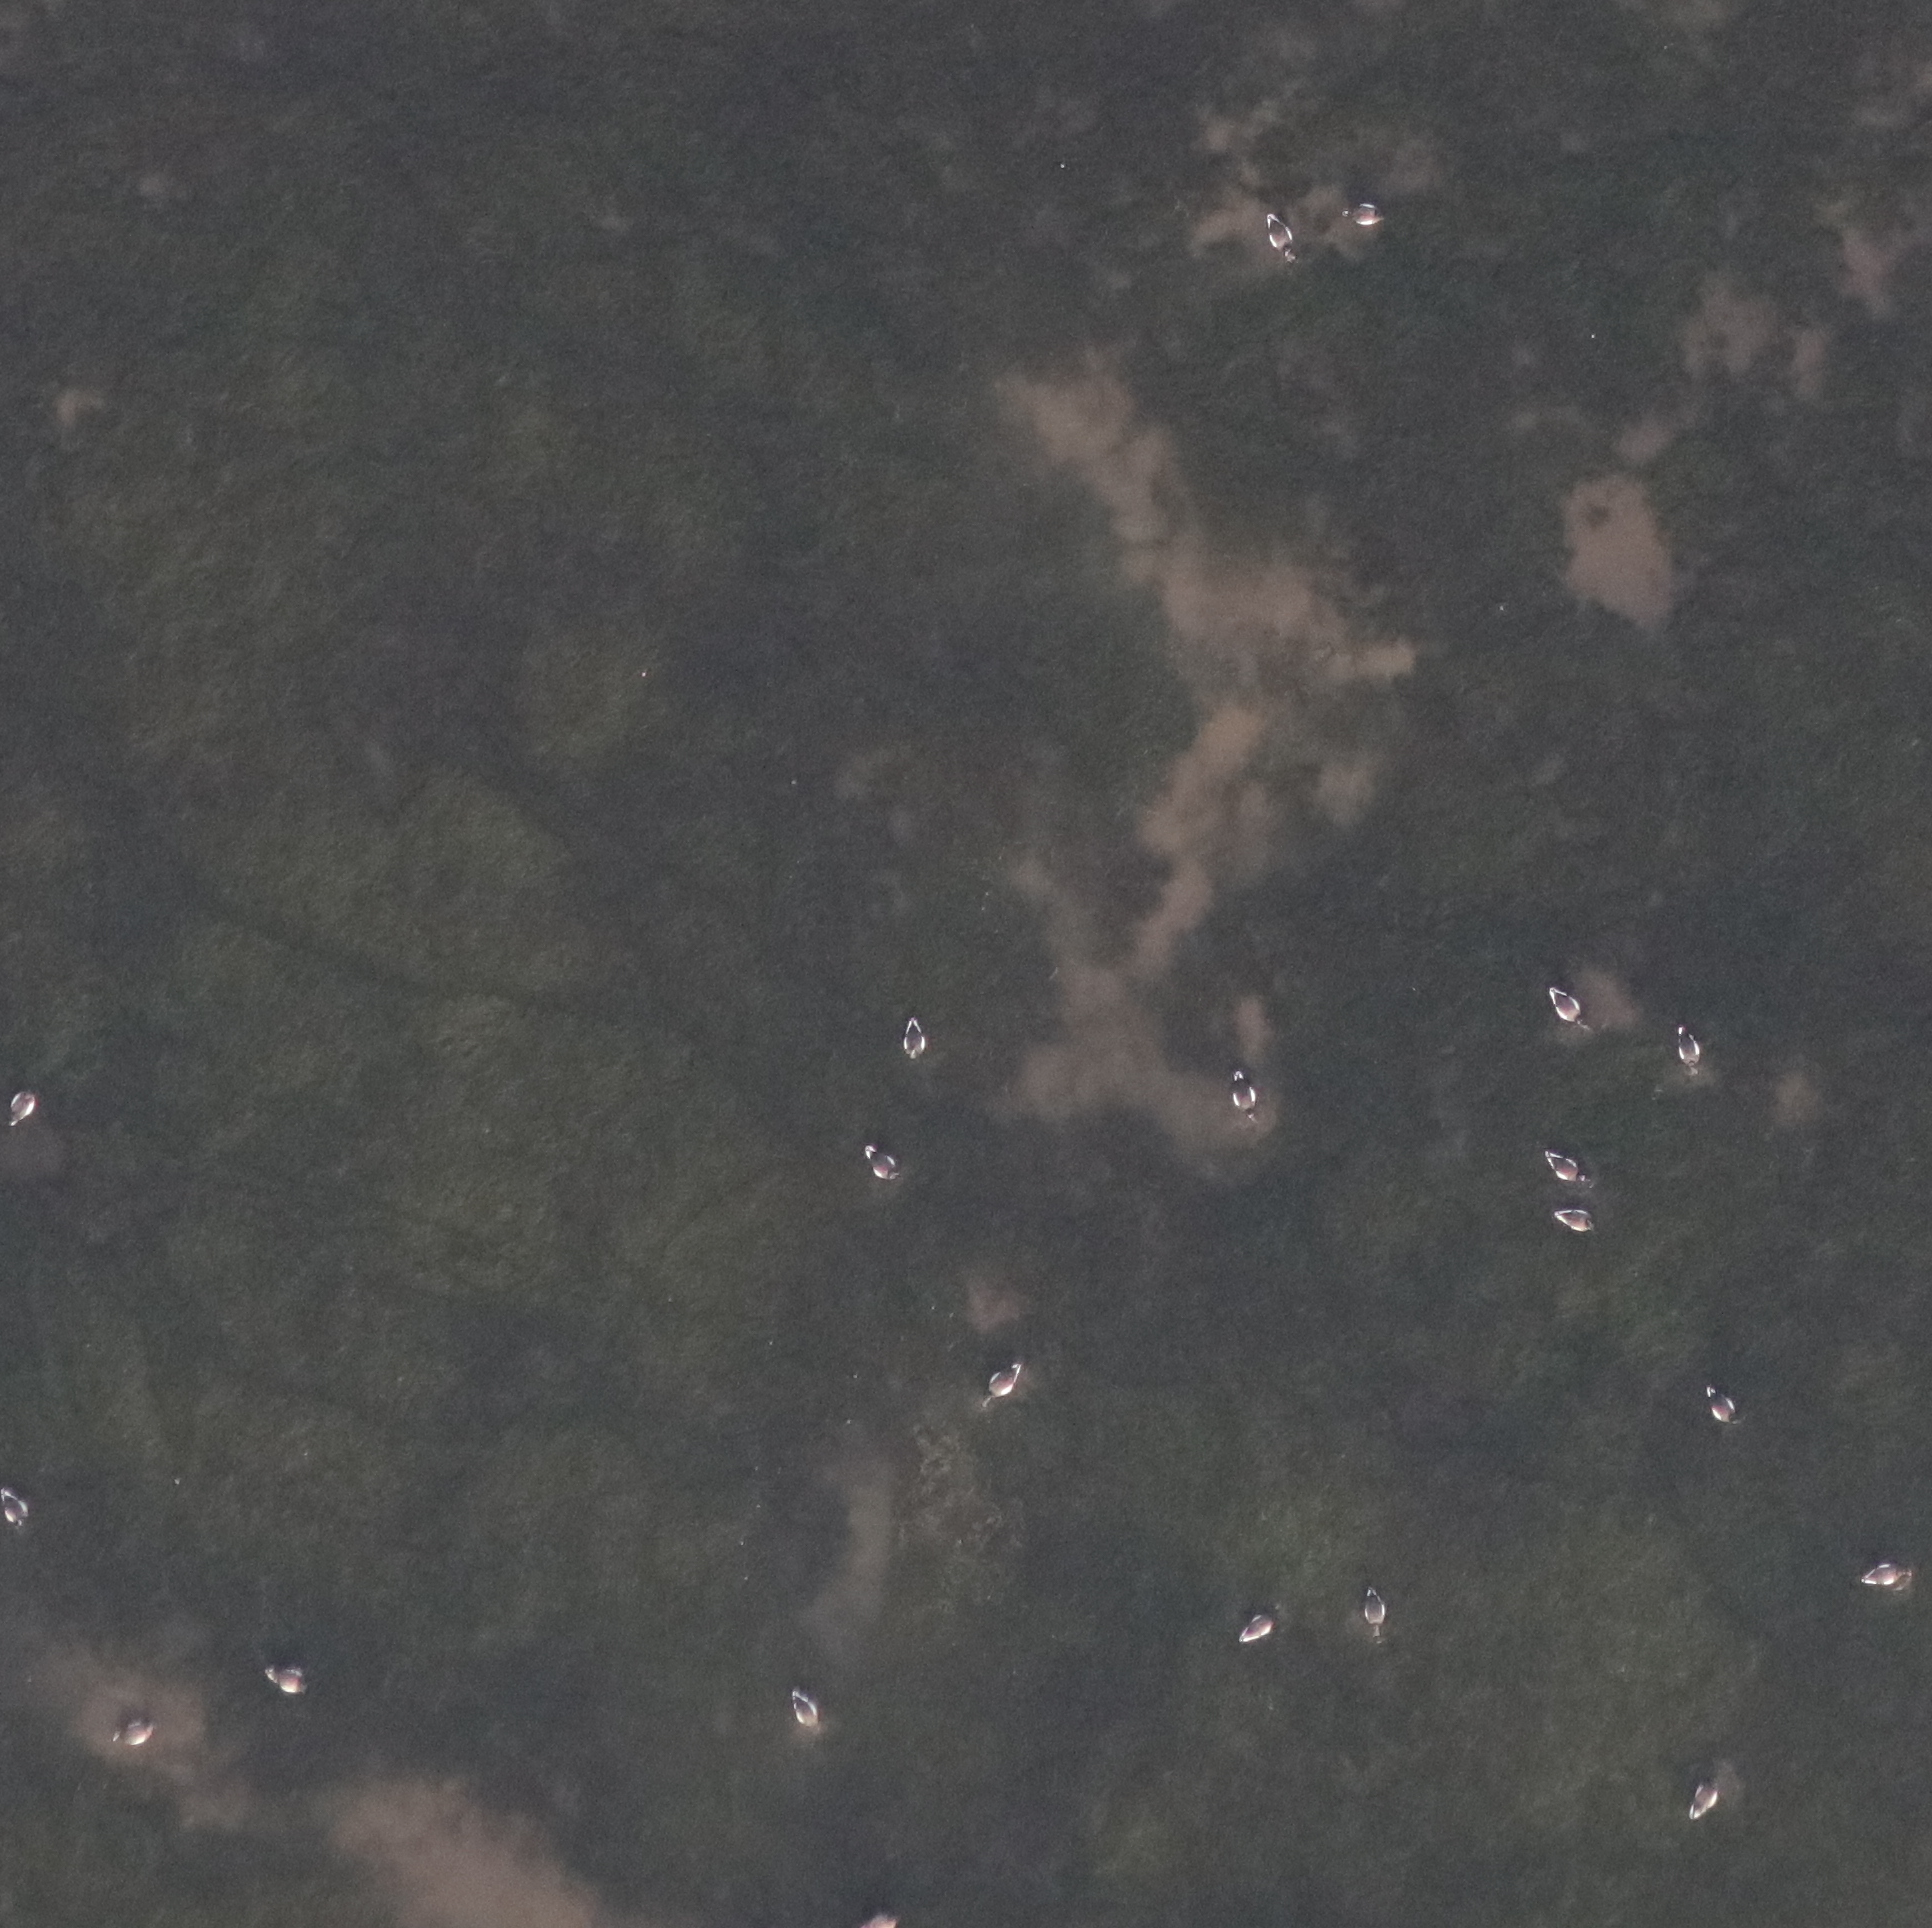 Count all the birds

20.